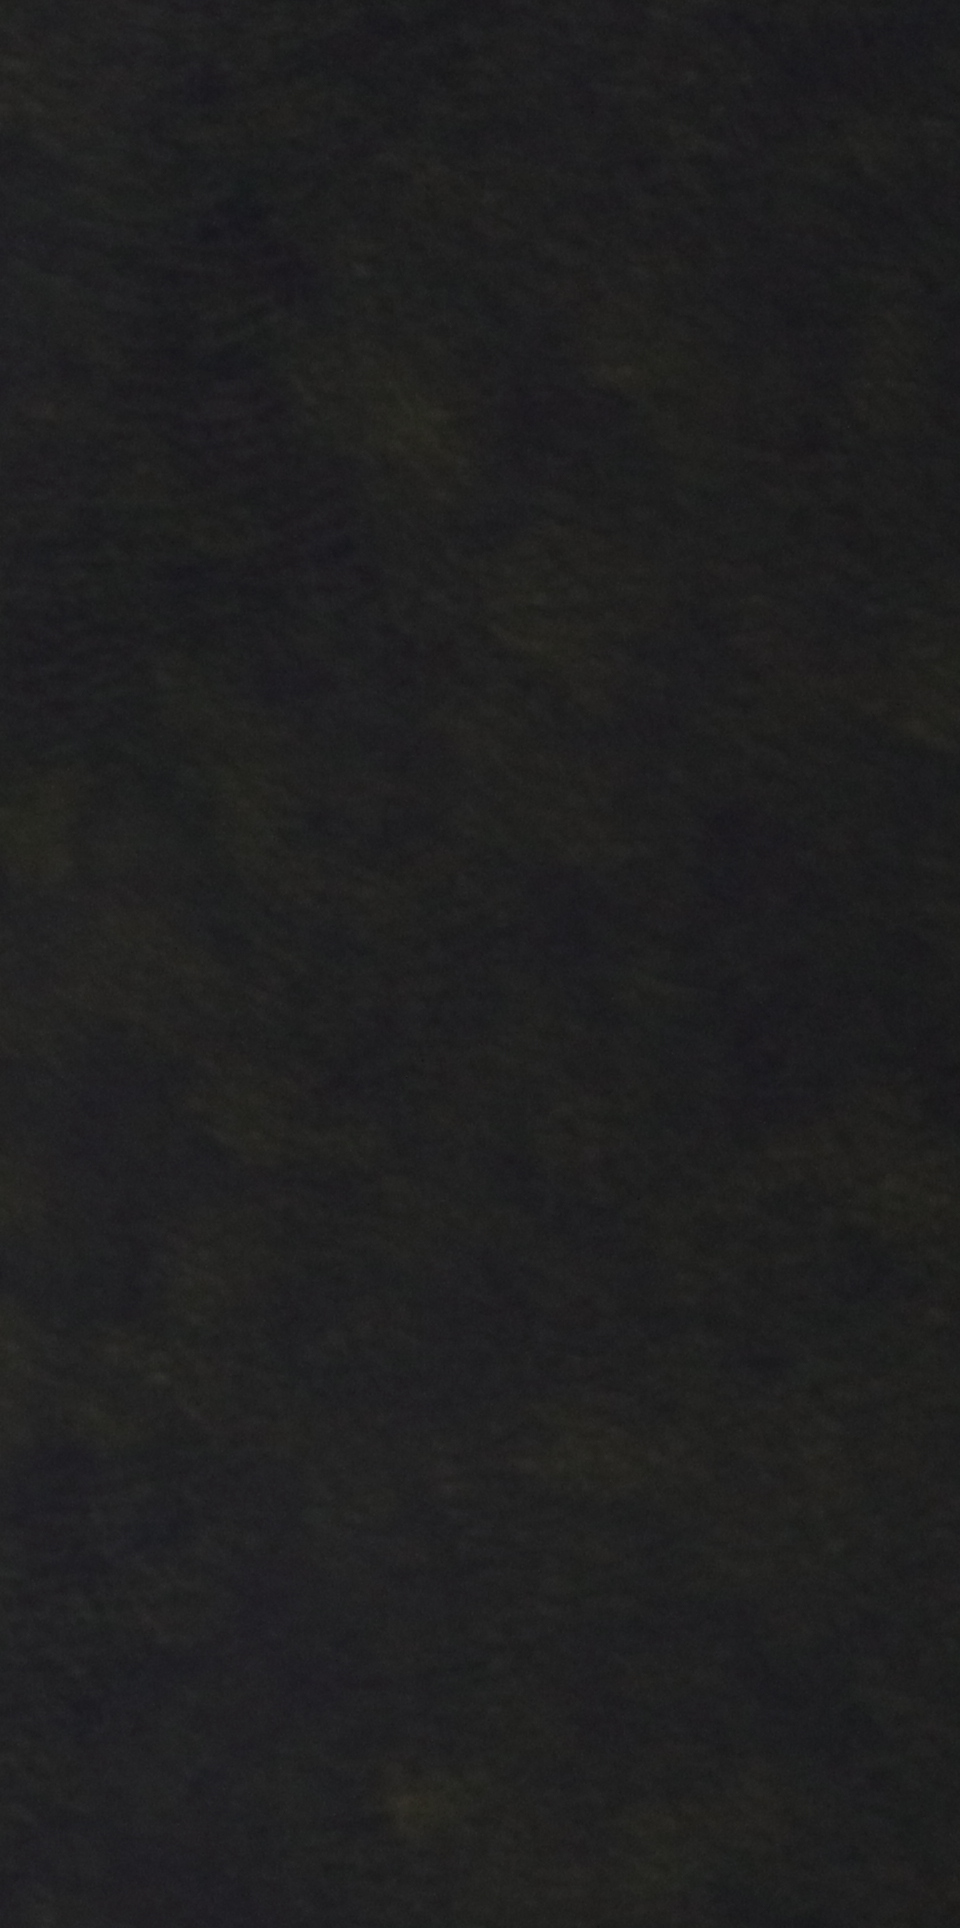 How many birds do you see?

0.